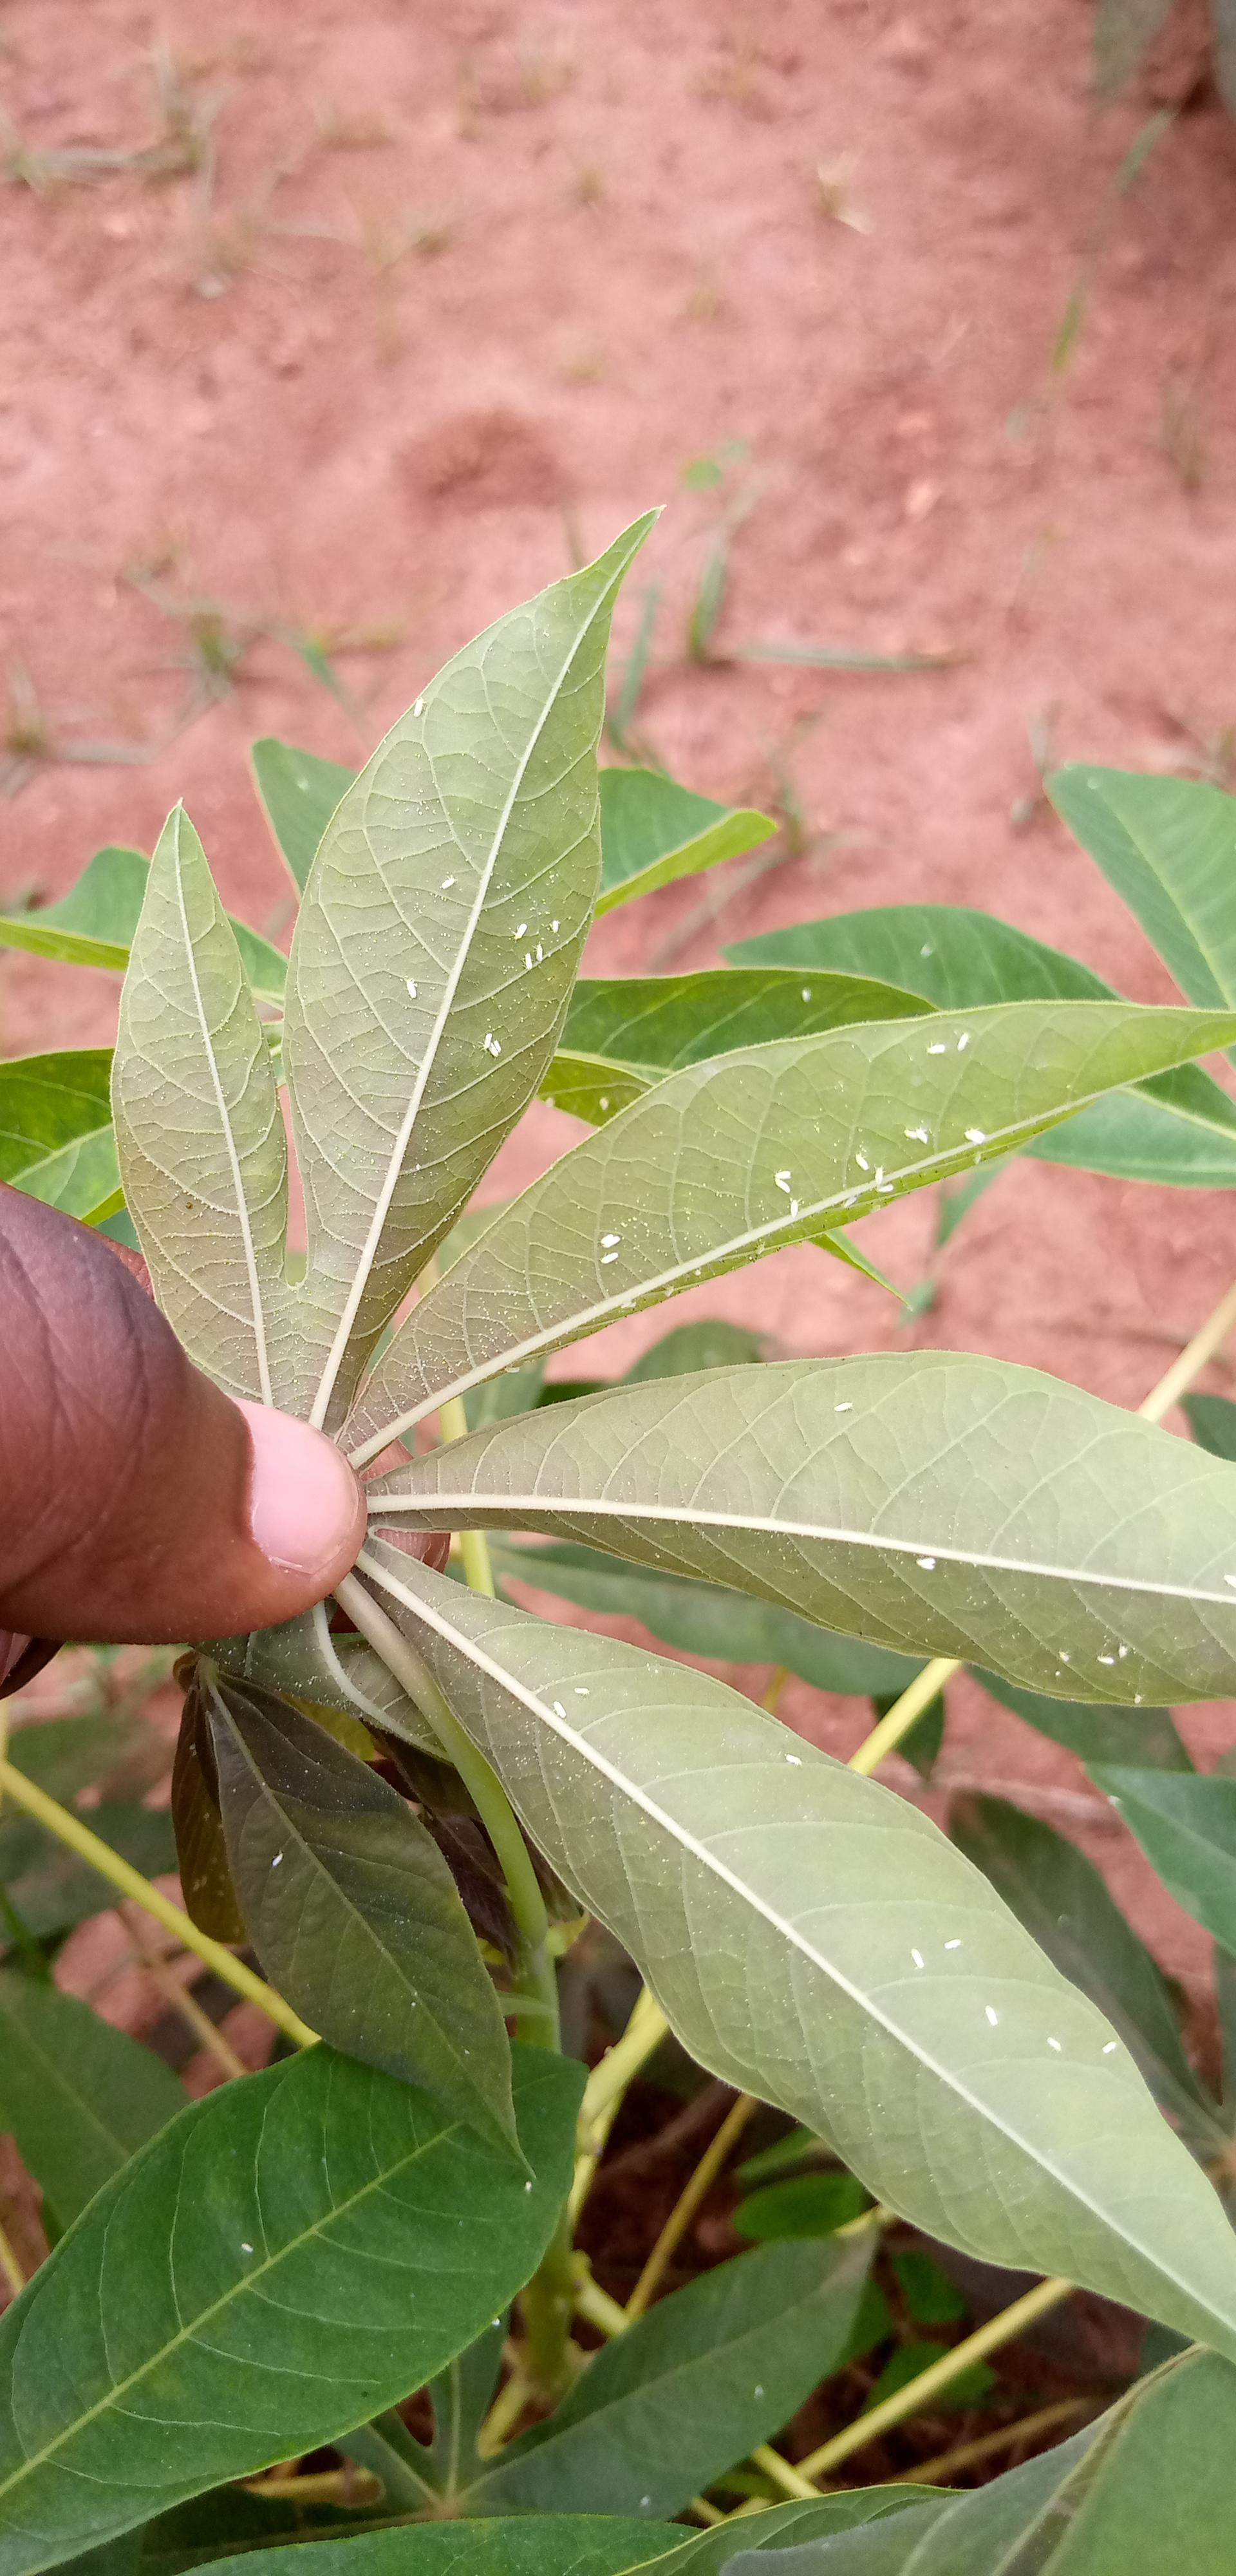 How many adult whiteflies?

49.